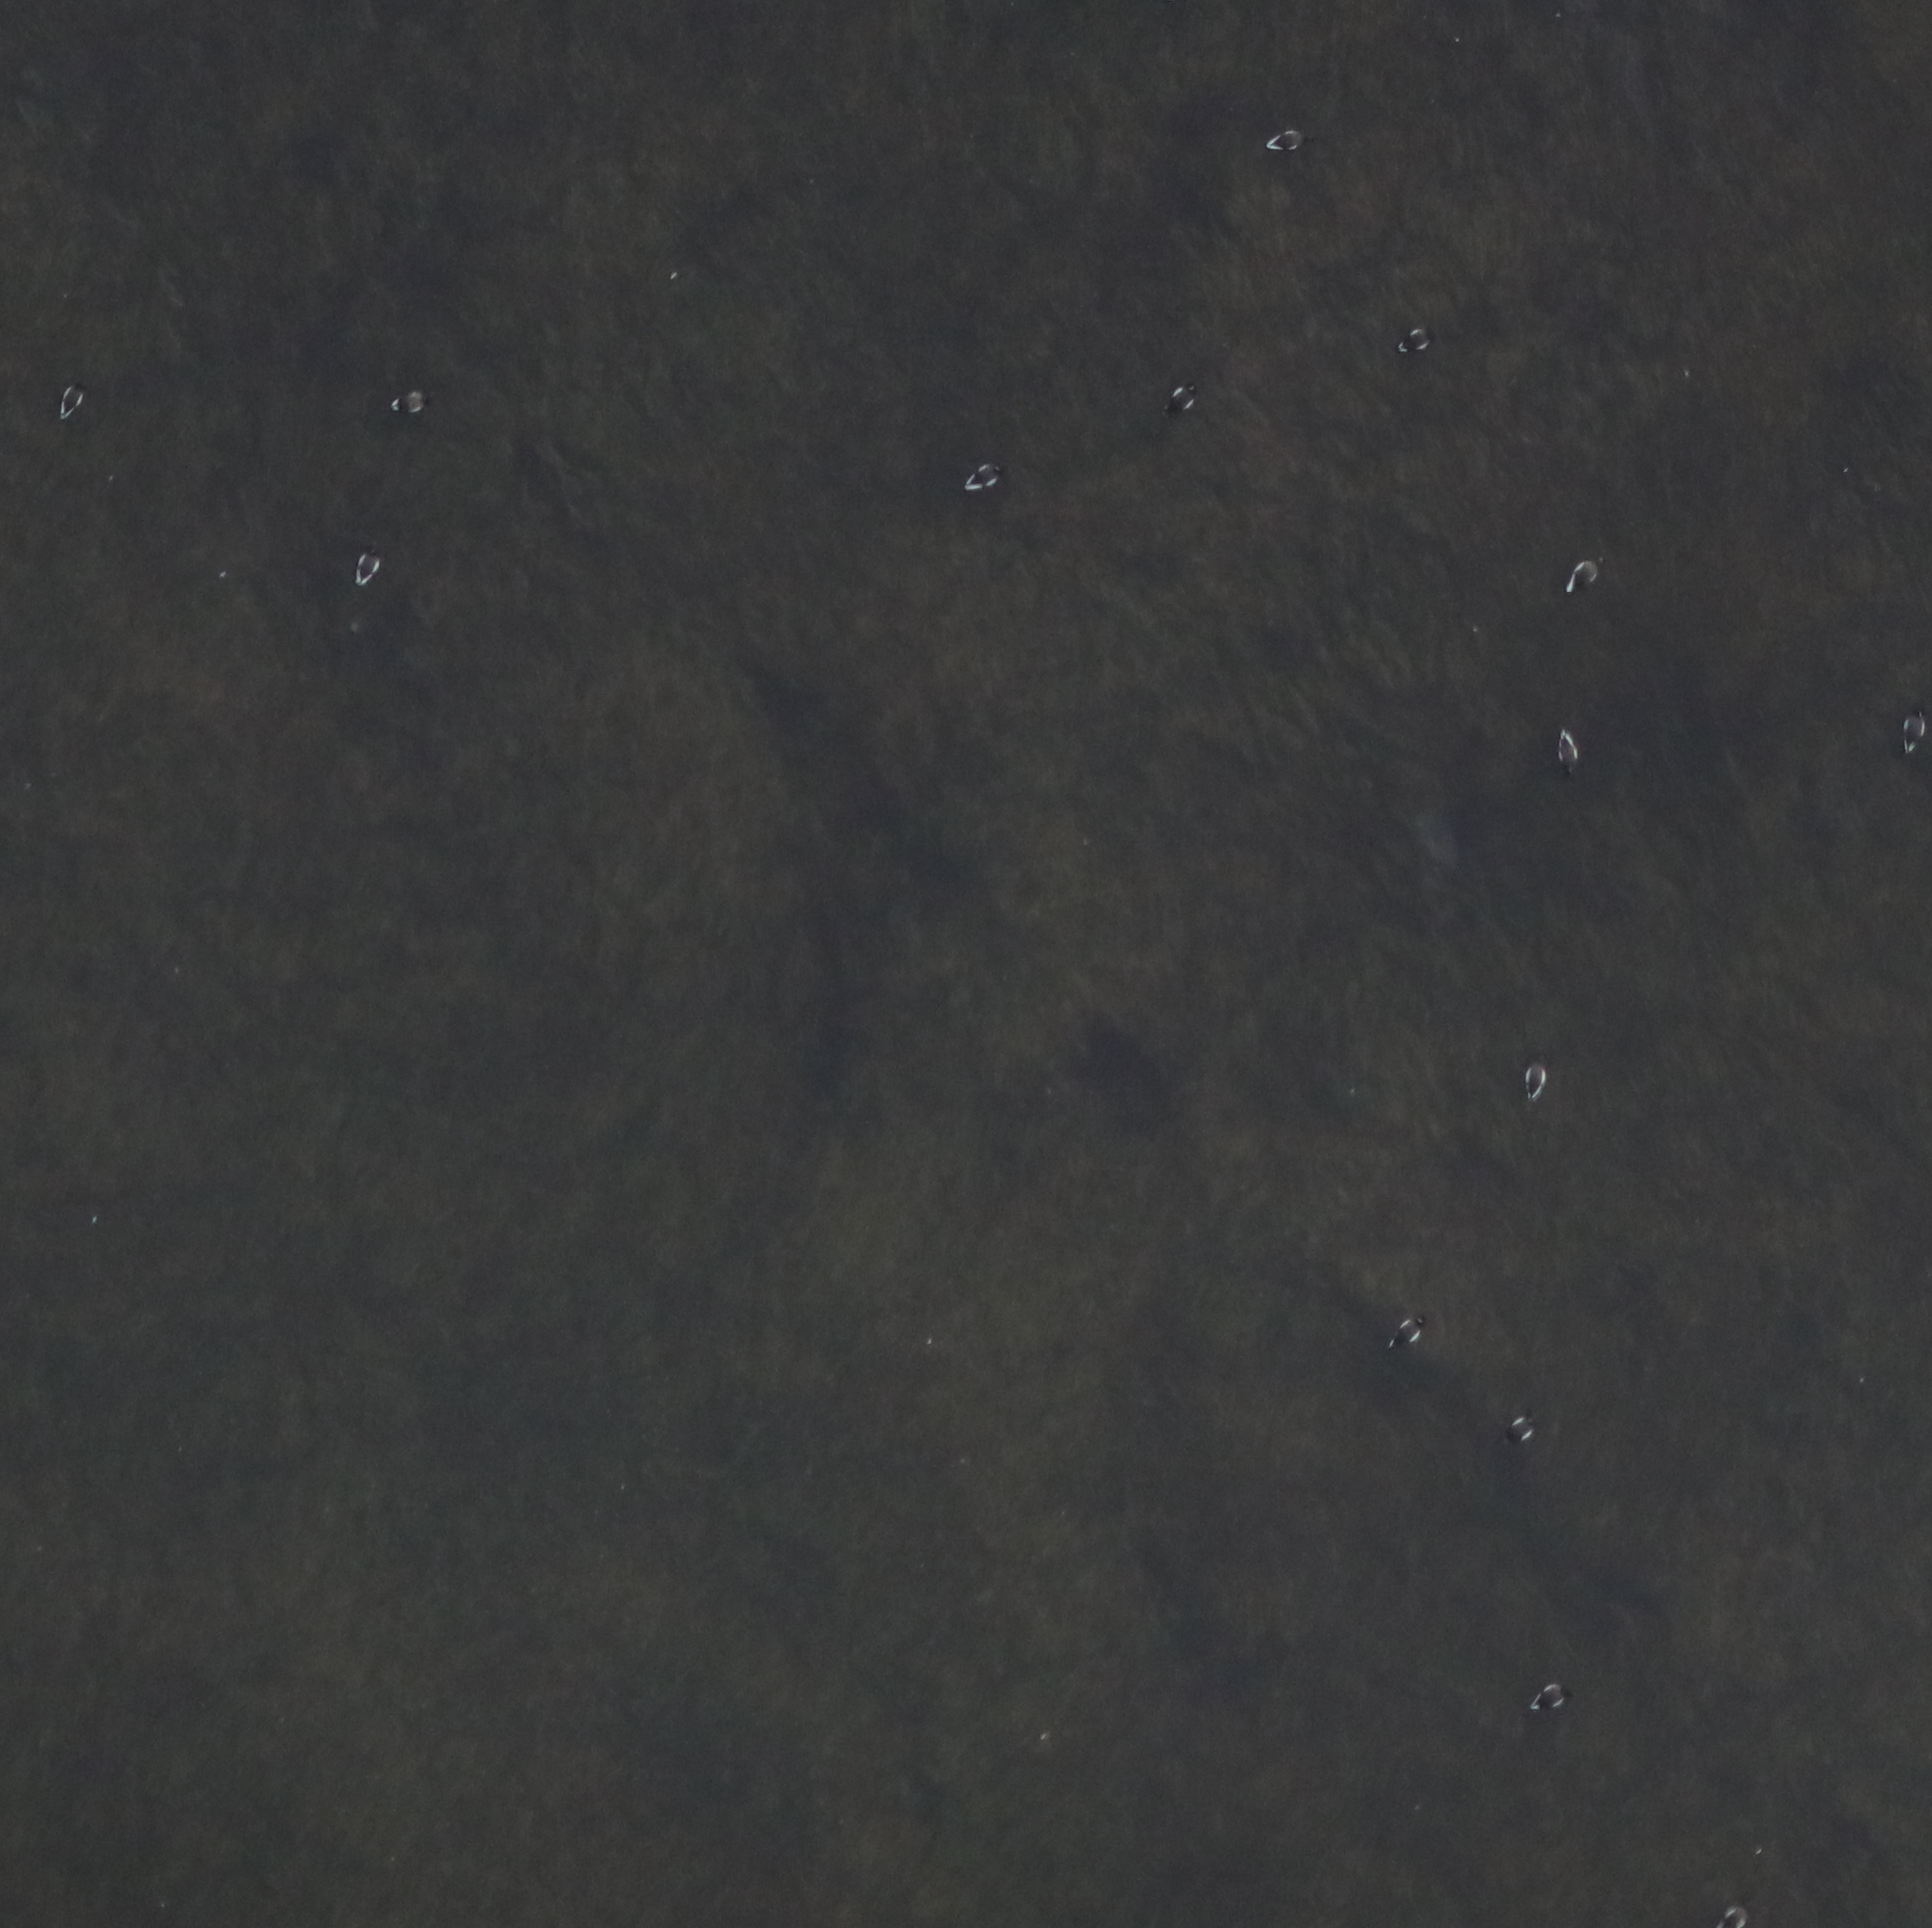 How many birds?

15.